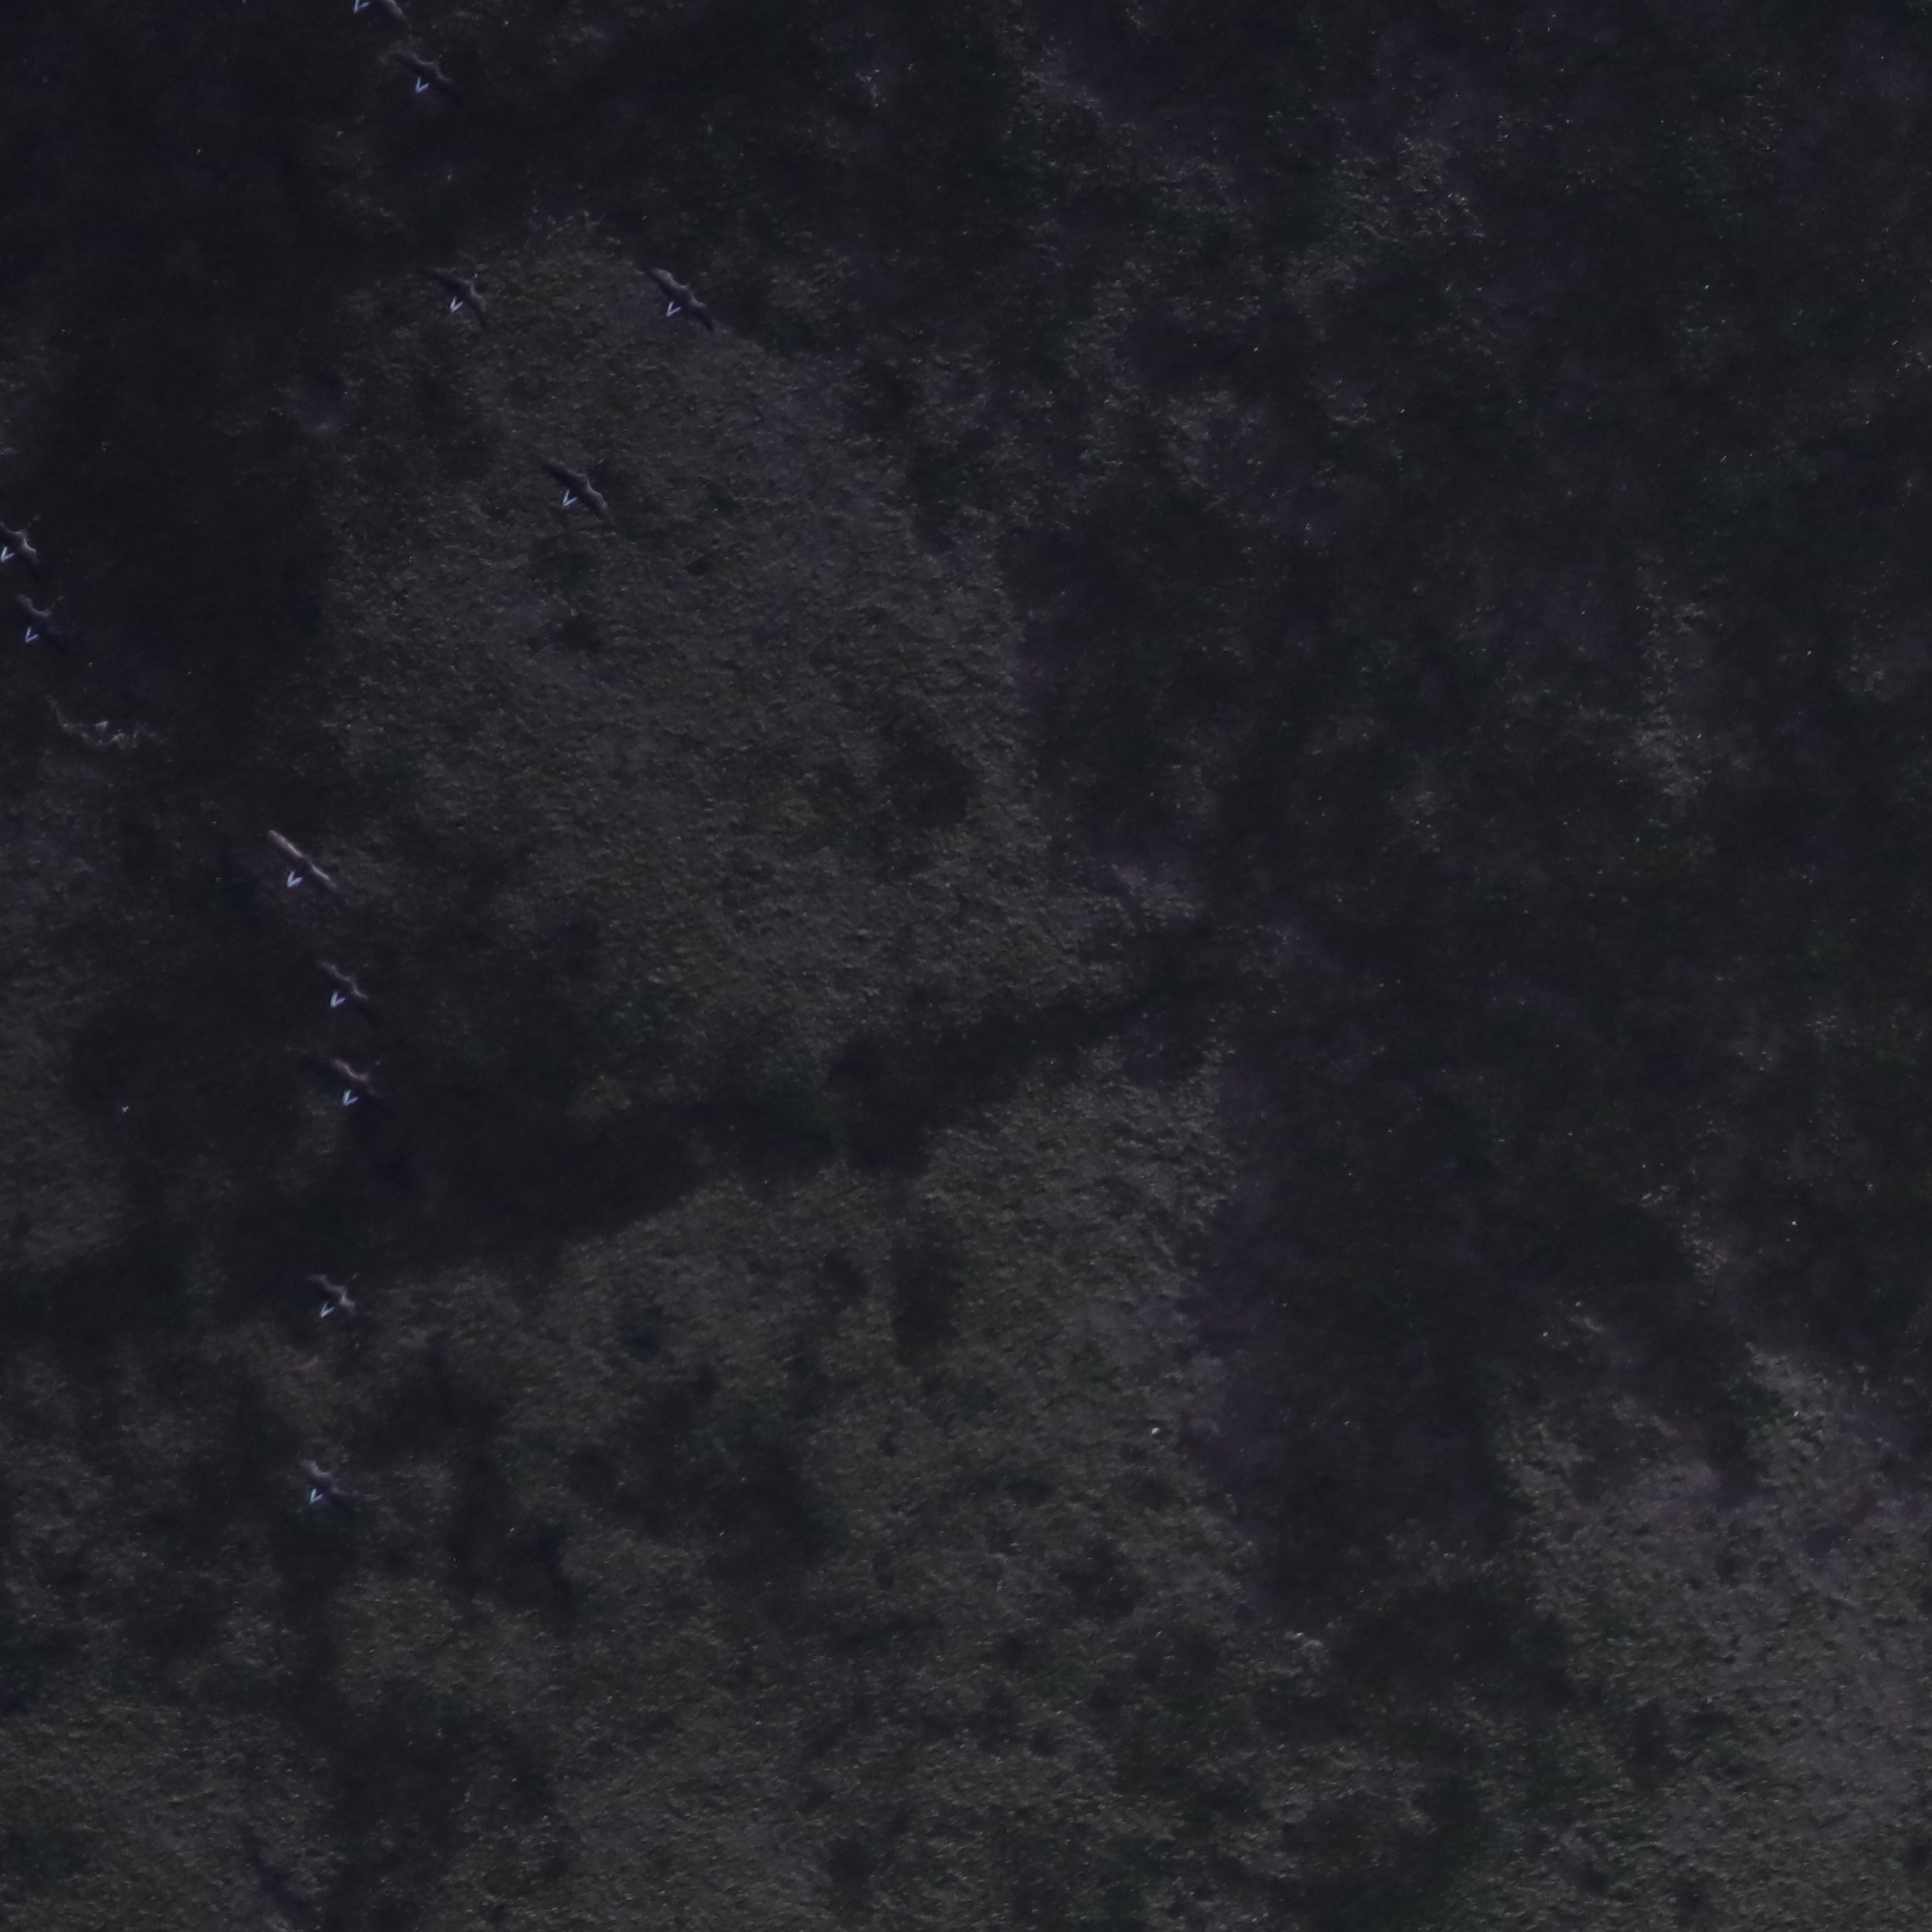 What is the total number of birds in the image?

11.